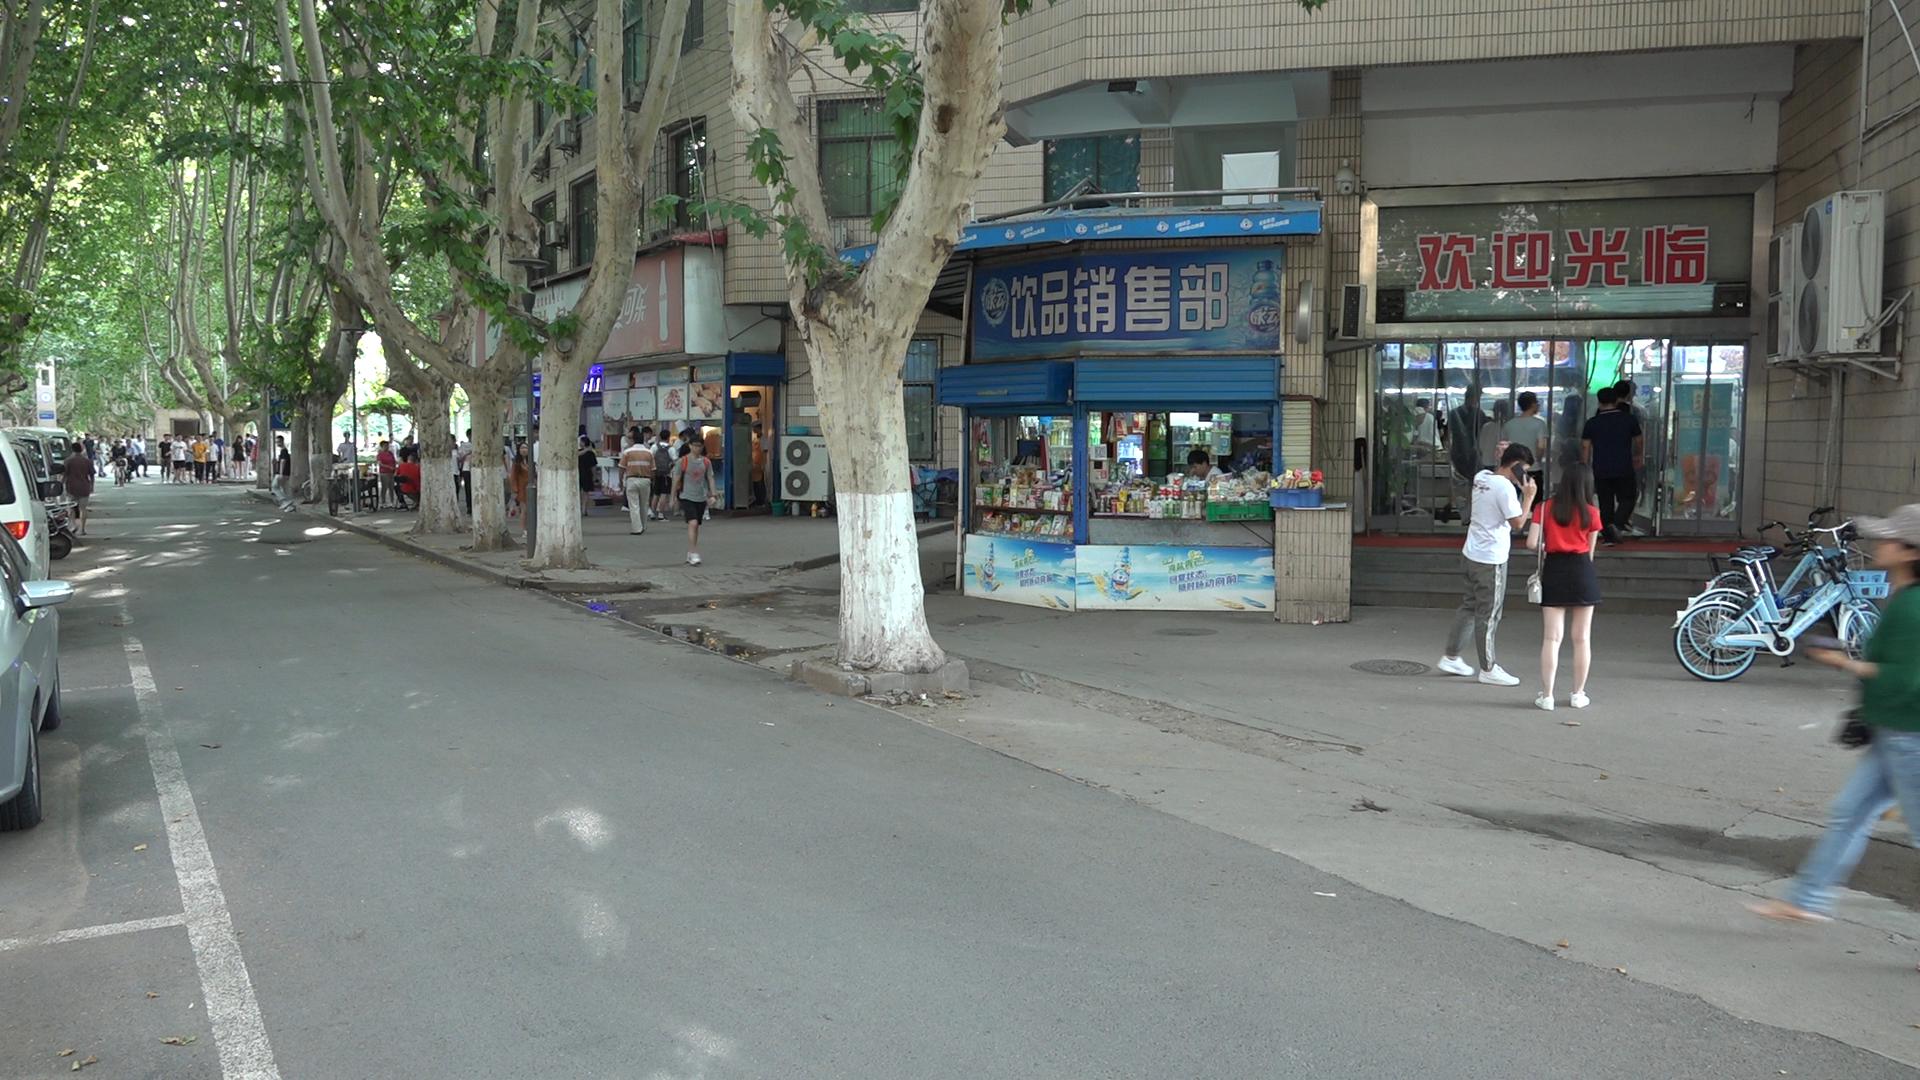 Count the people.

54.